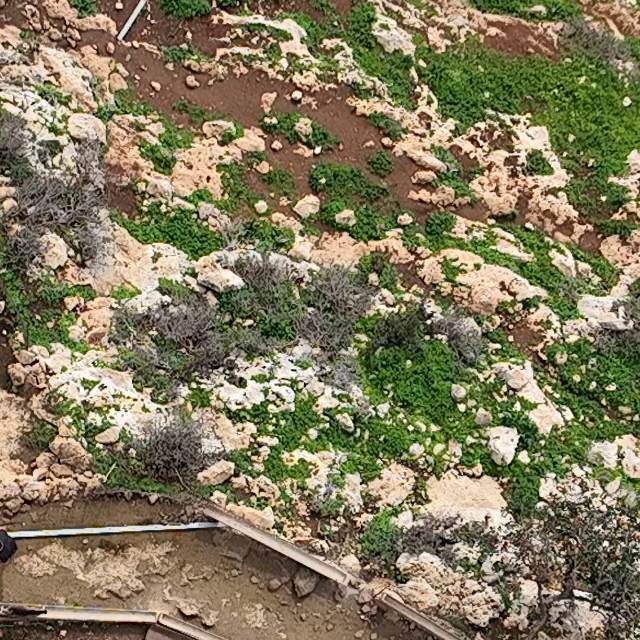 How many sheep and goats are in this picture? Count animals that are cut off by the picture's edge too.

1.